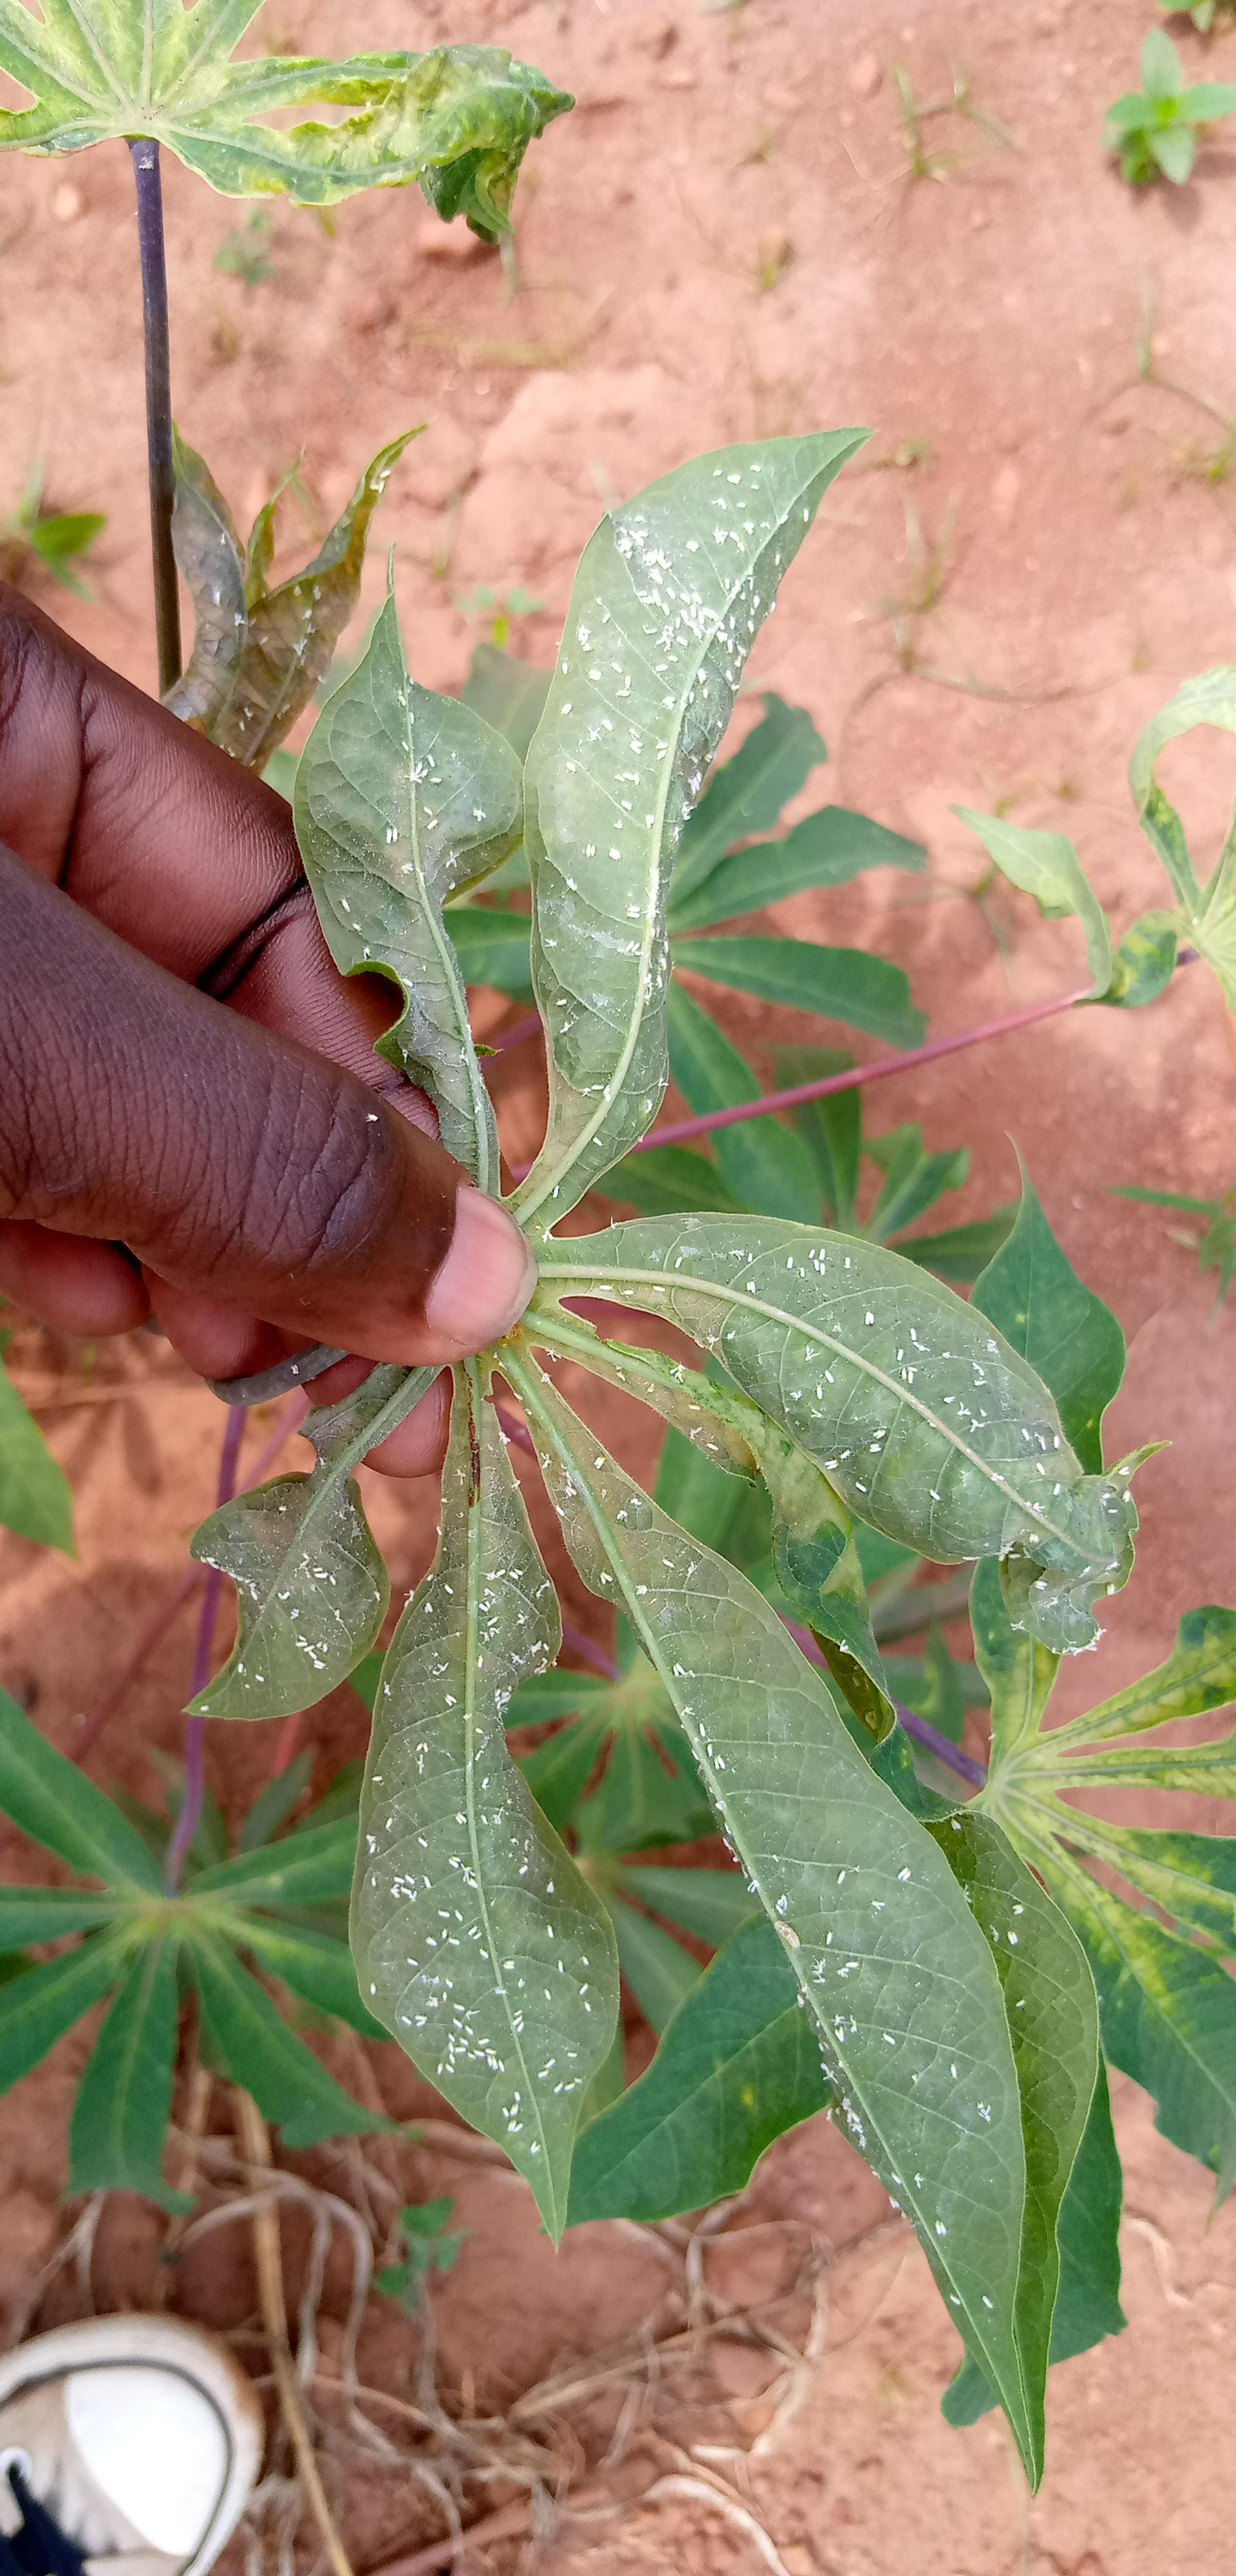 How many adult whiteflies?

227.